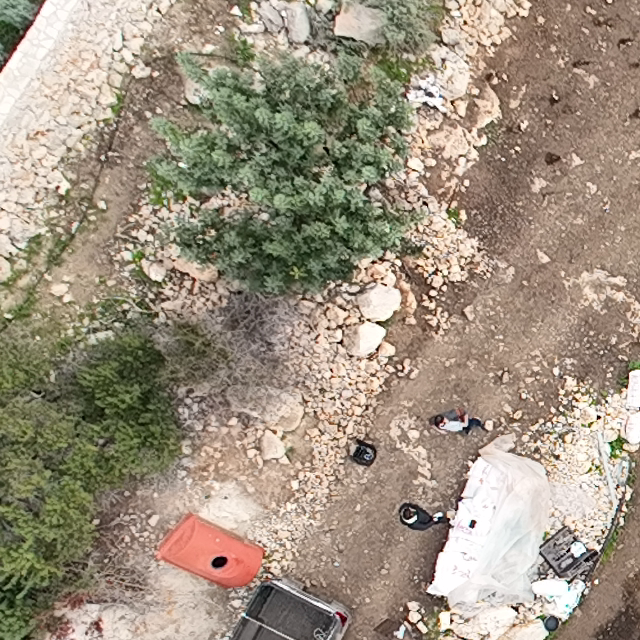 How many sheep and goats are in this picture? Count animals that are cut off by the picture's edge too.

0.